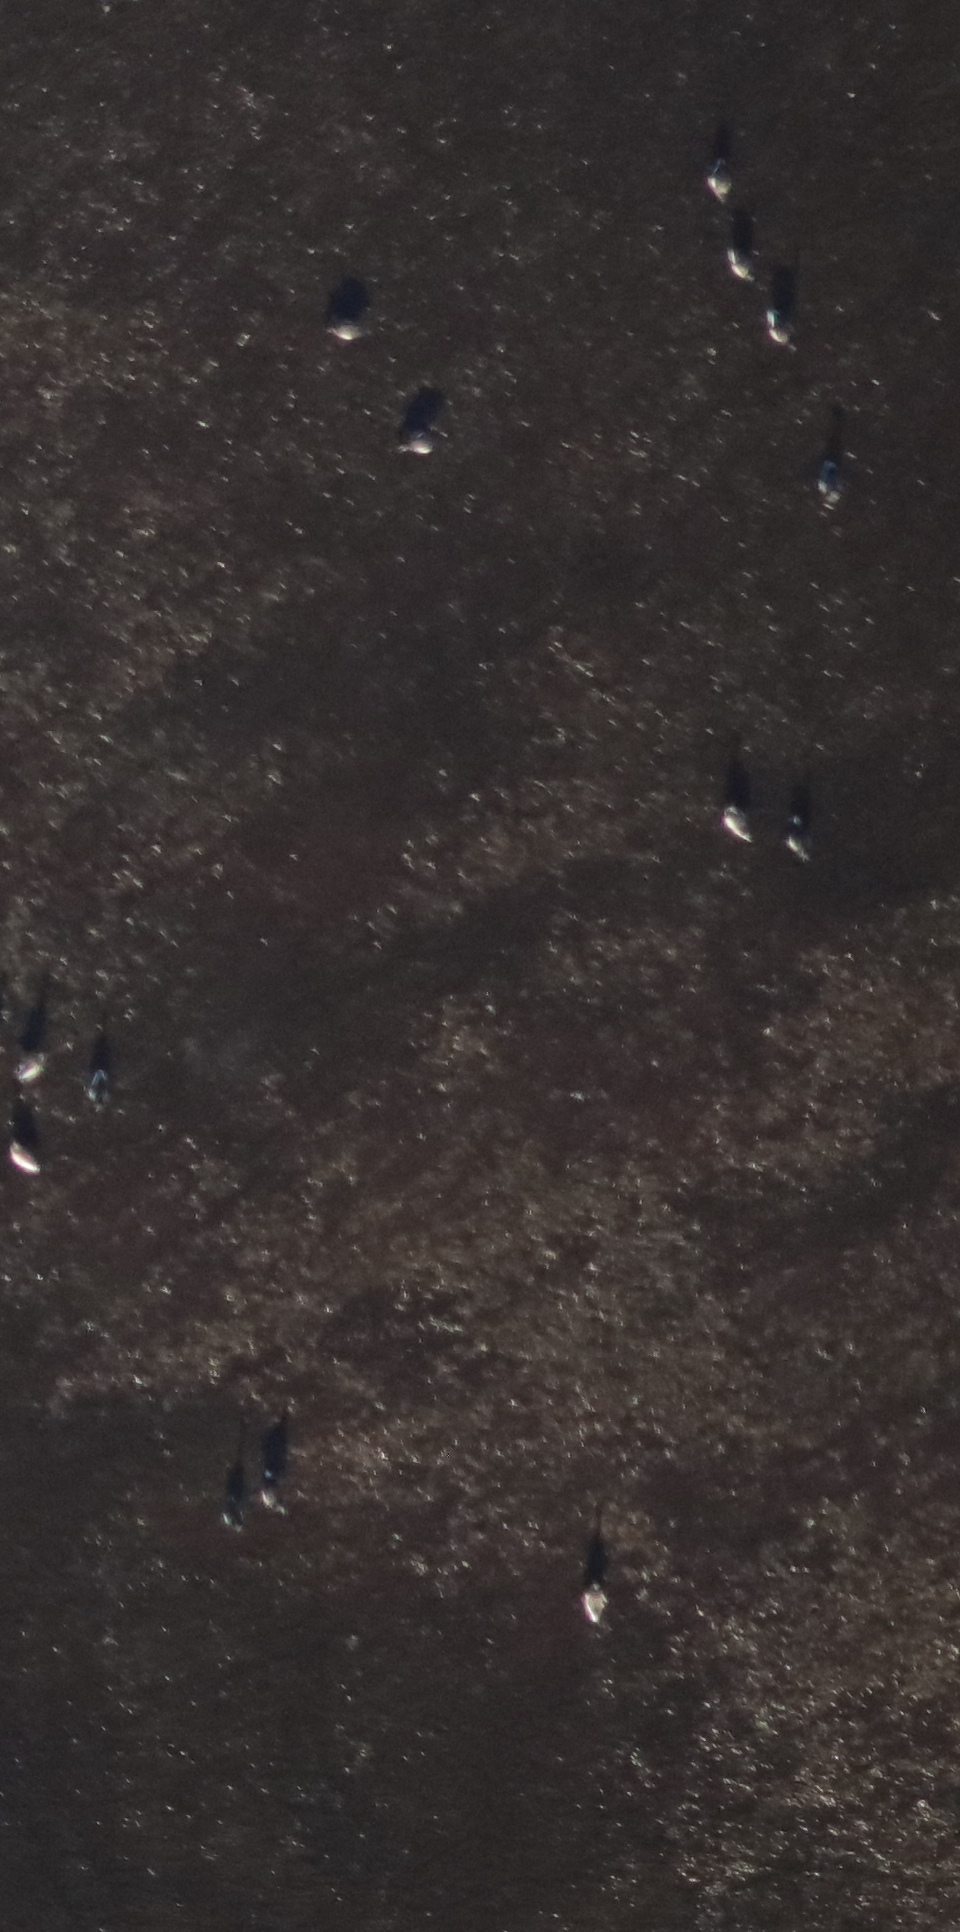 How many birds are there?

14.